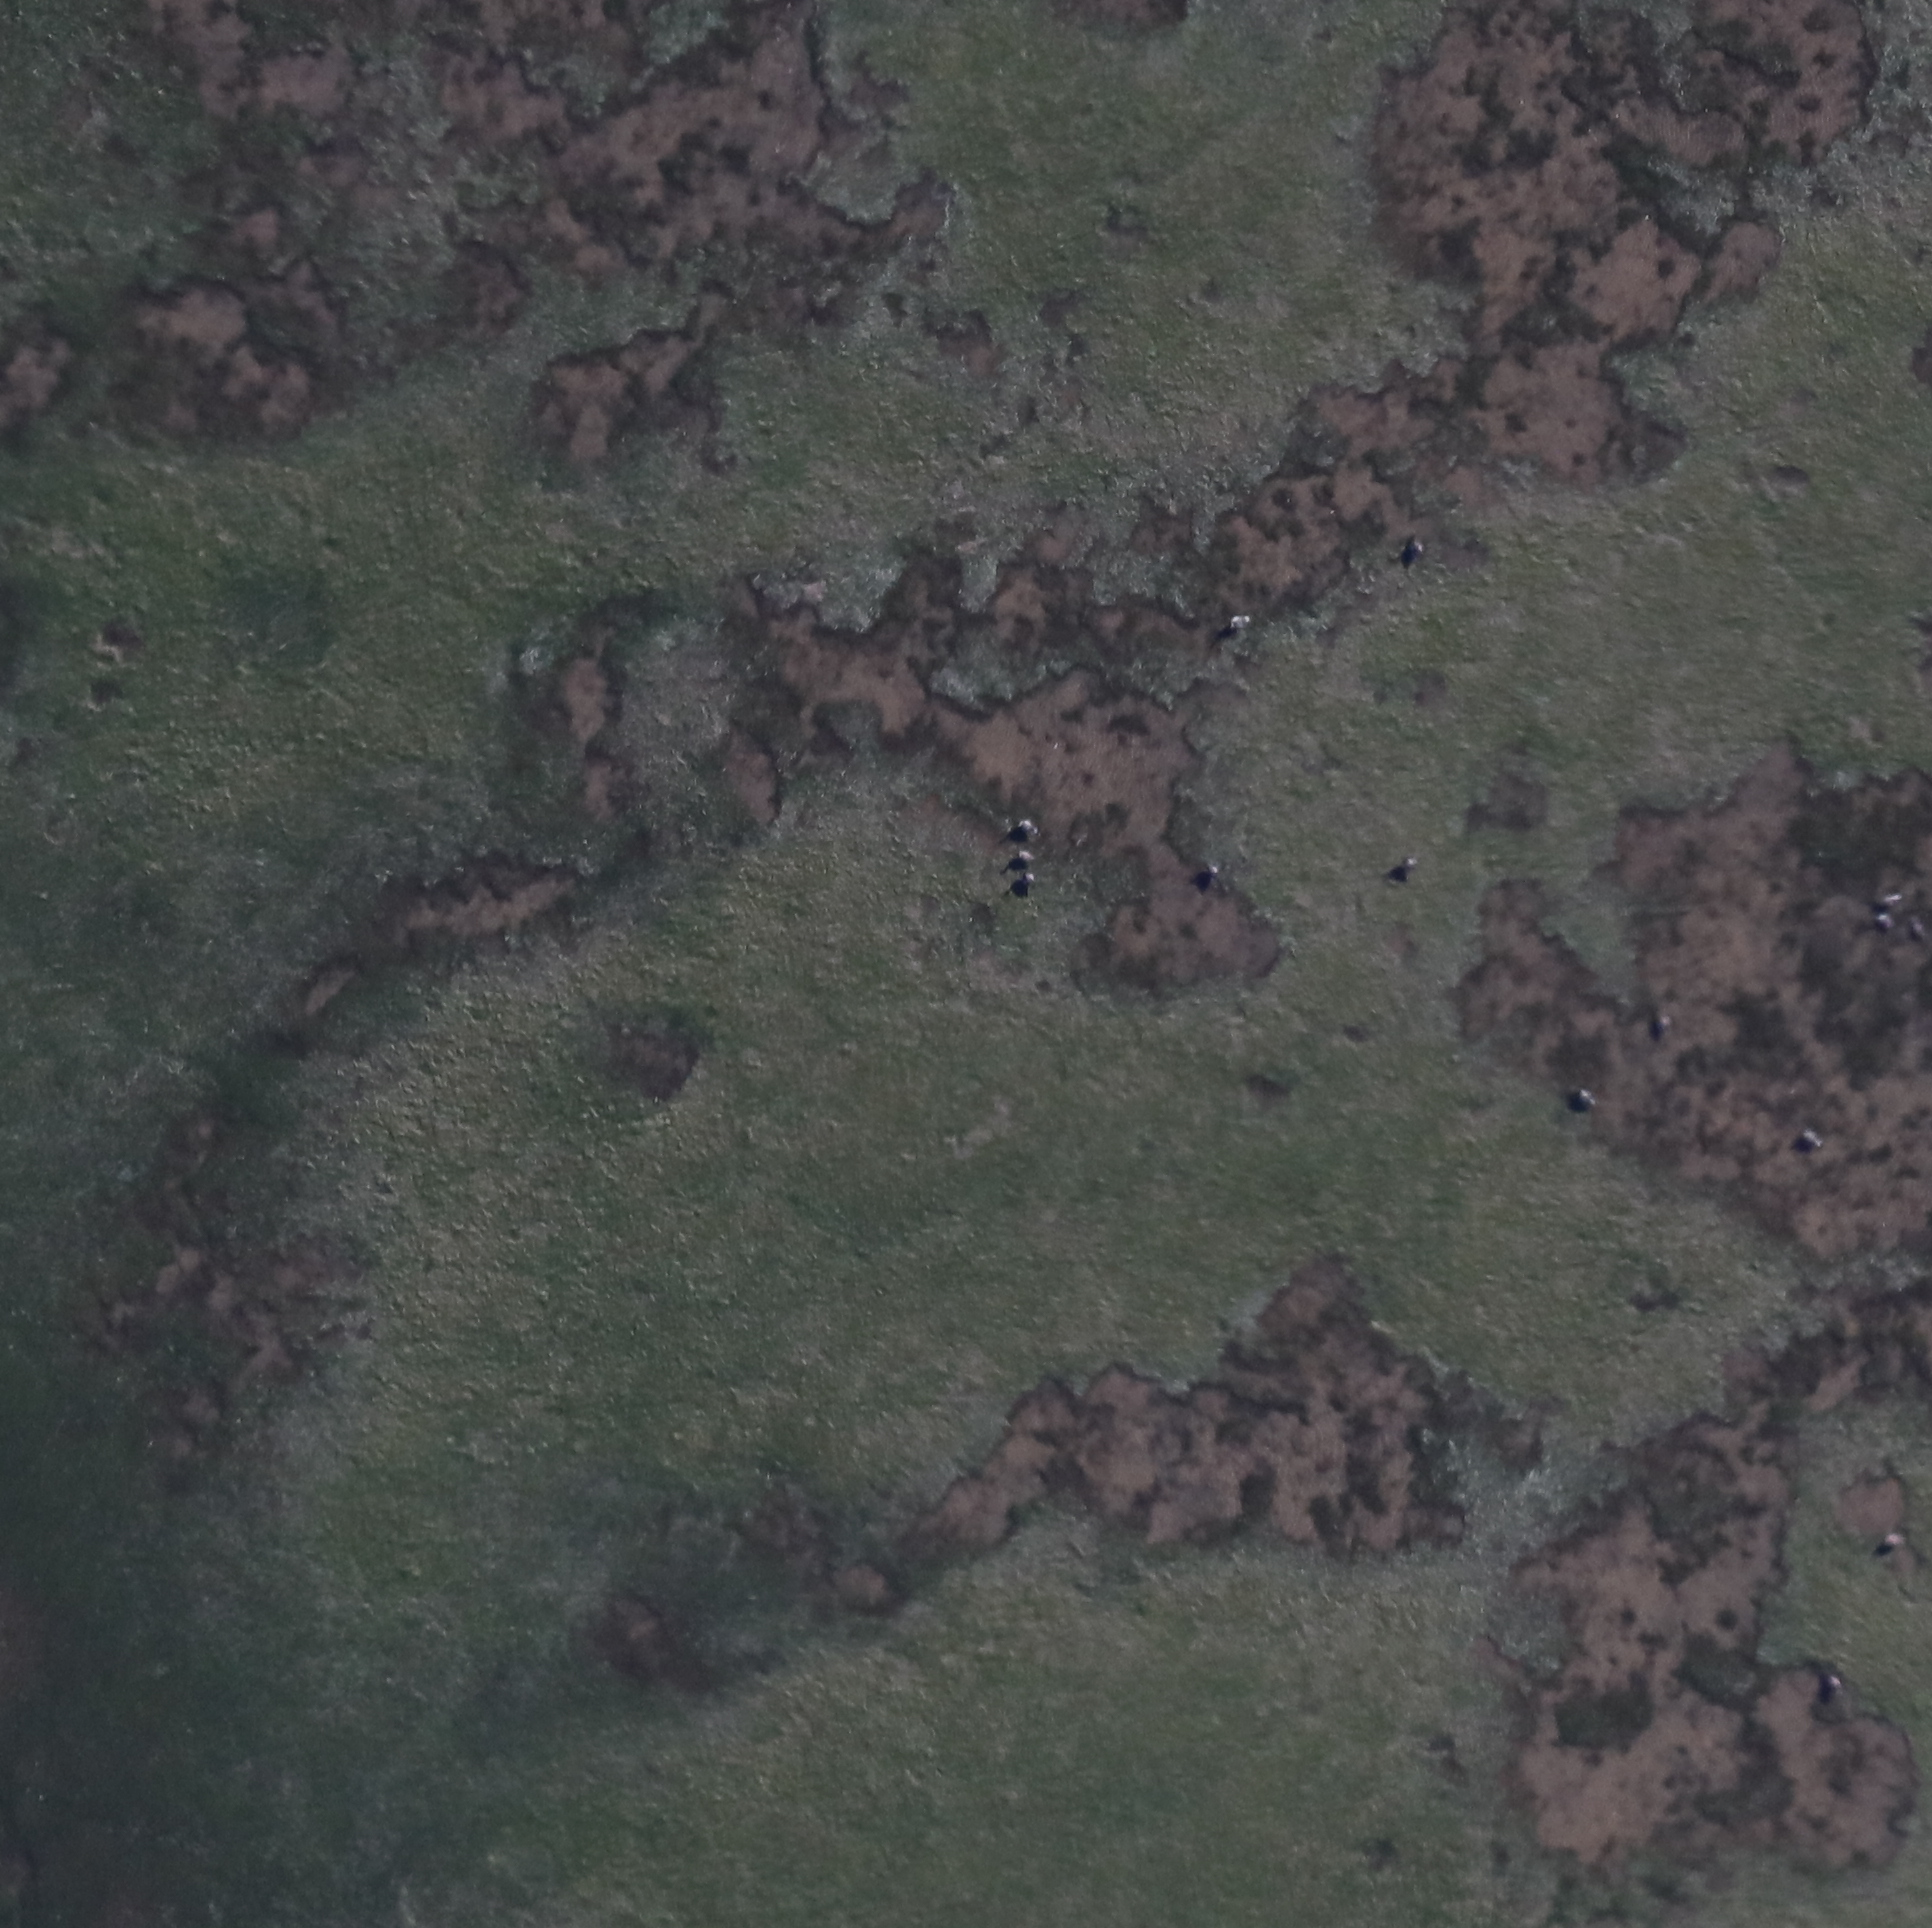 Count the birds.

15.